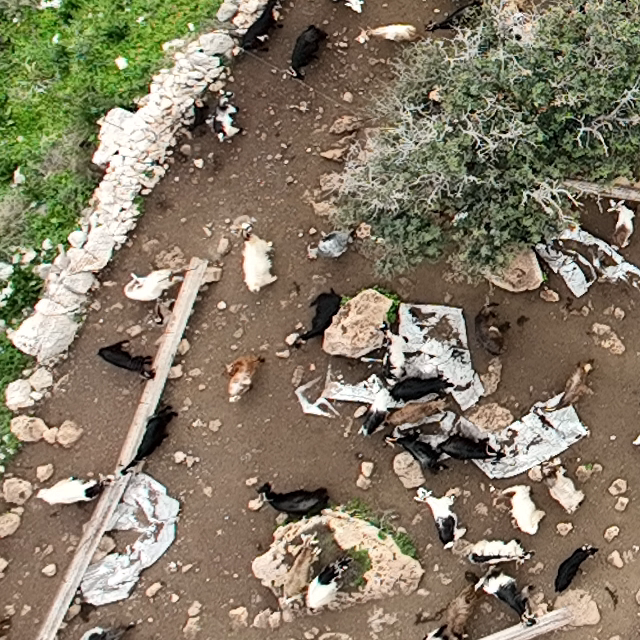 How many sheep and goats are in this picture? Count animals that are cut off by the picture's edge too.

35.